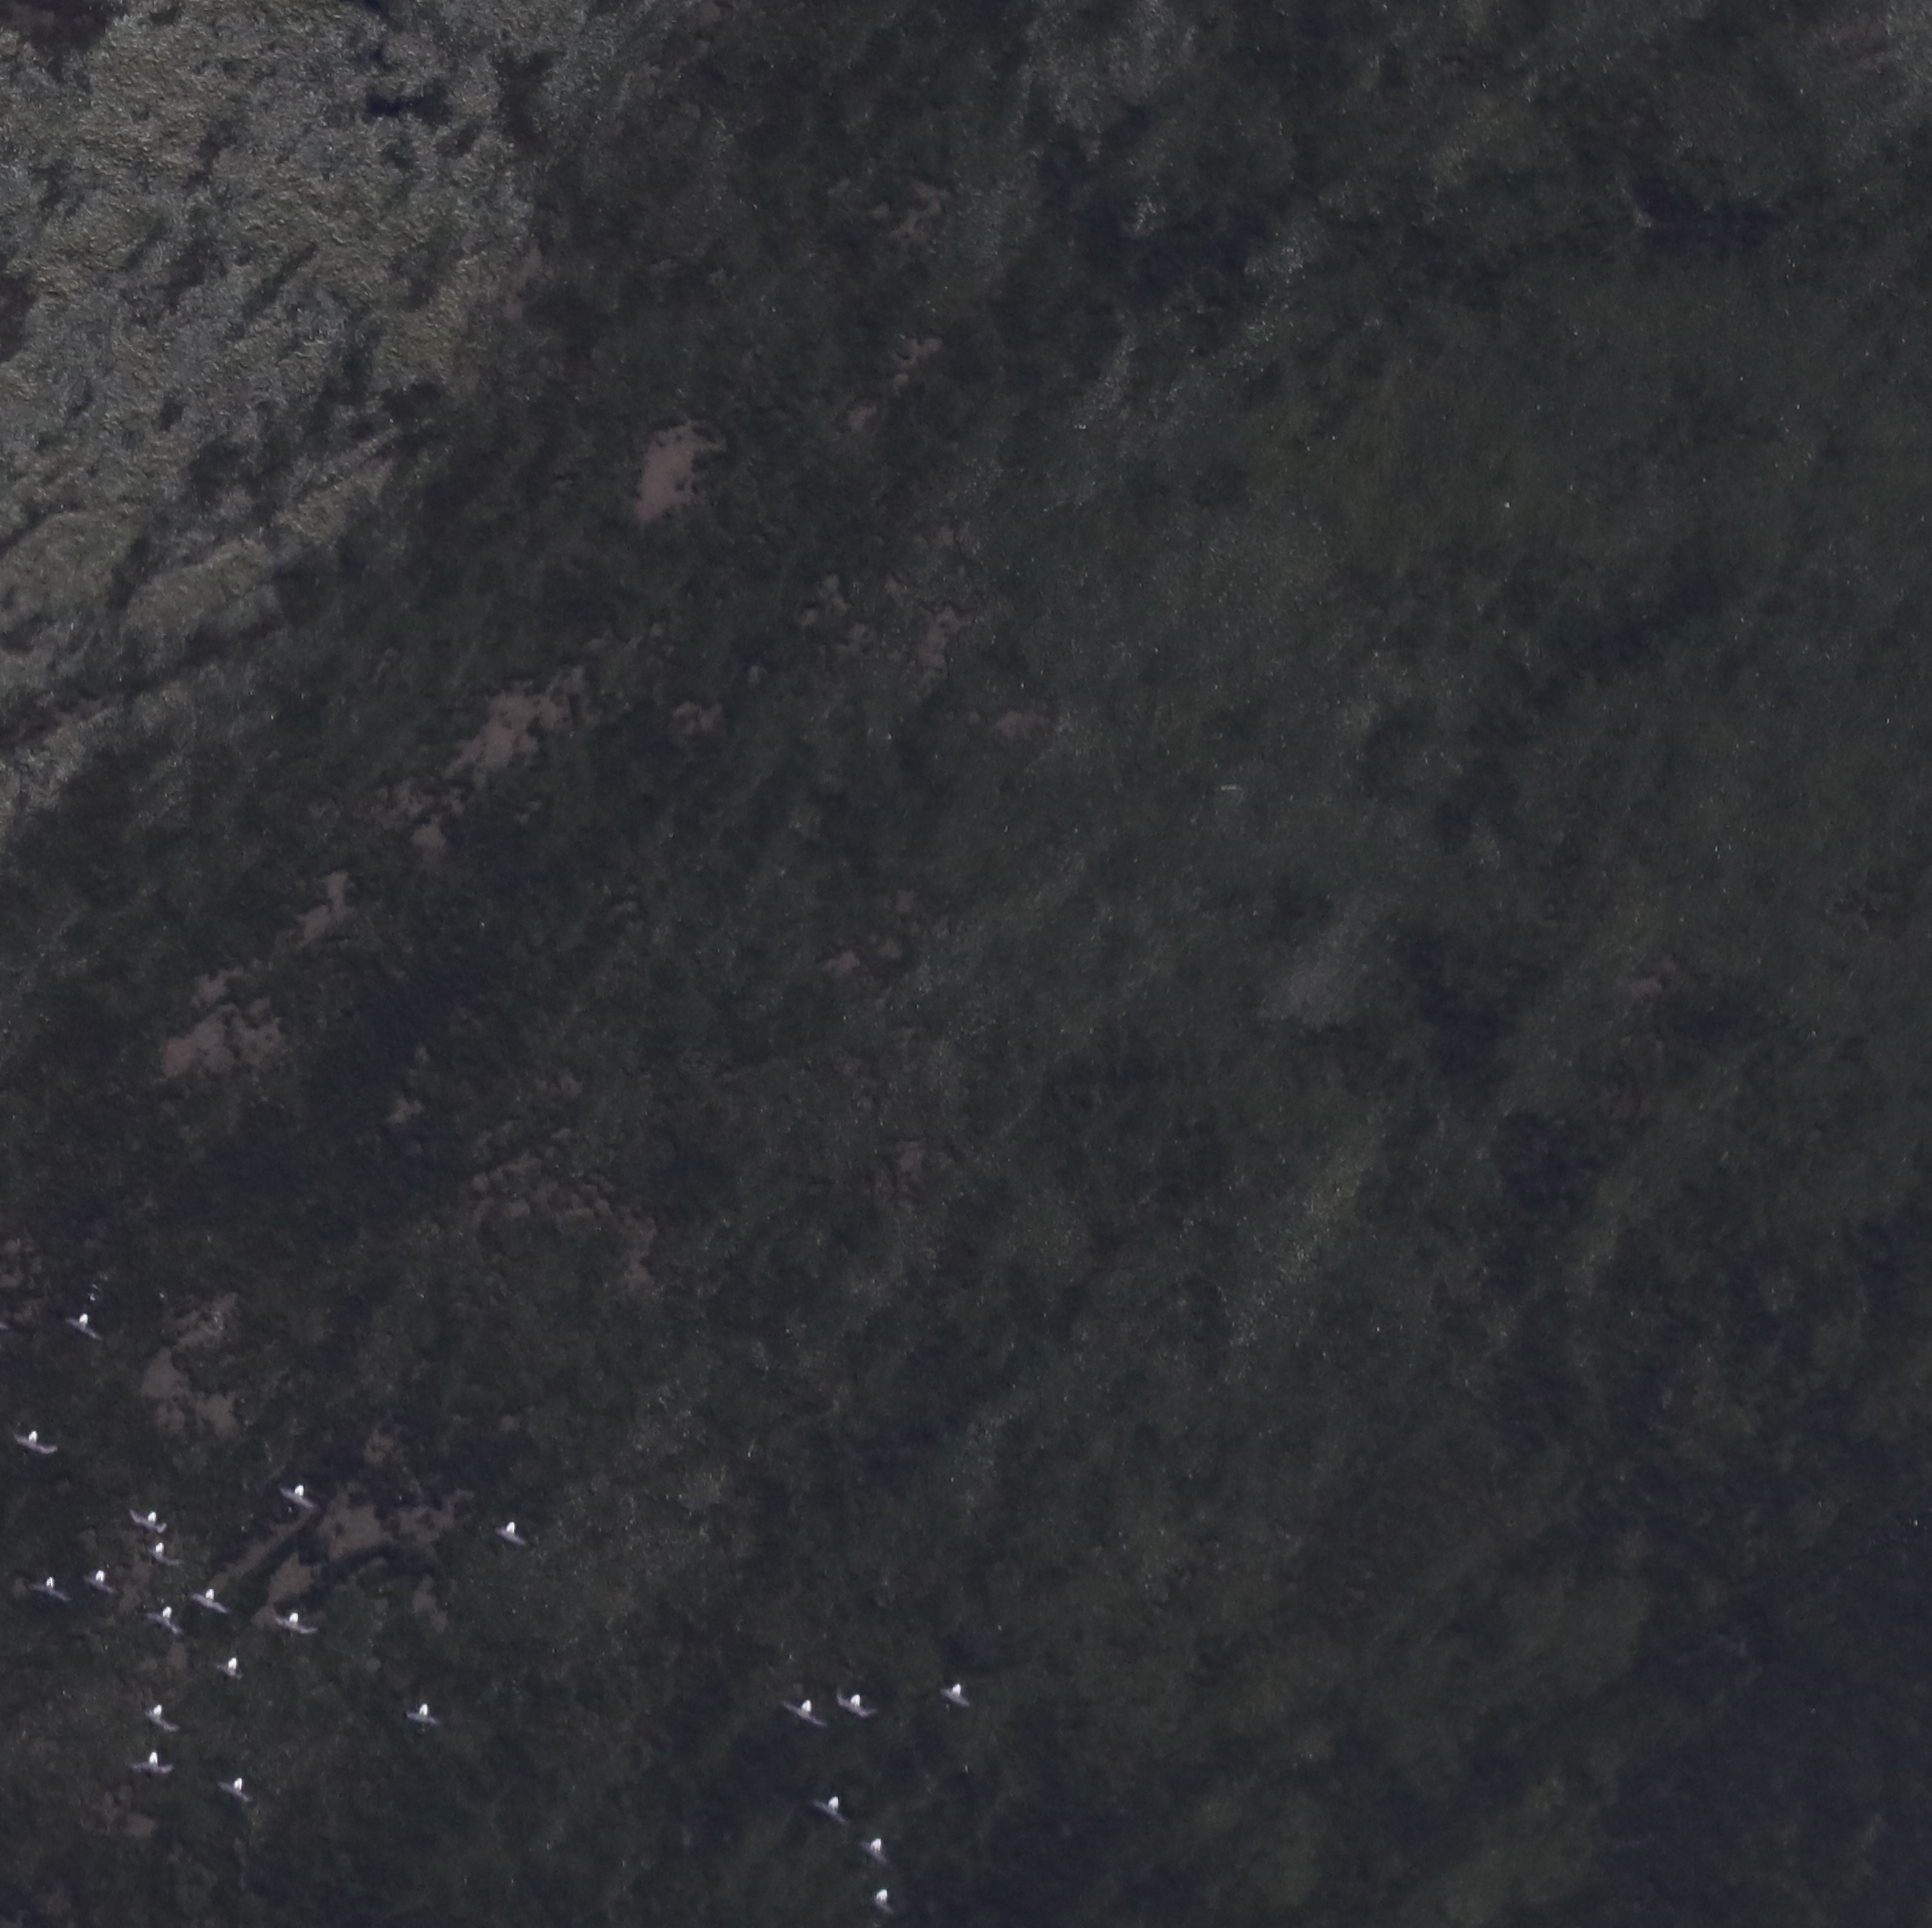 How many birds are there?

22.